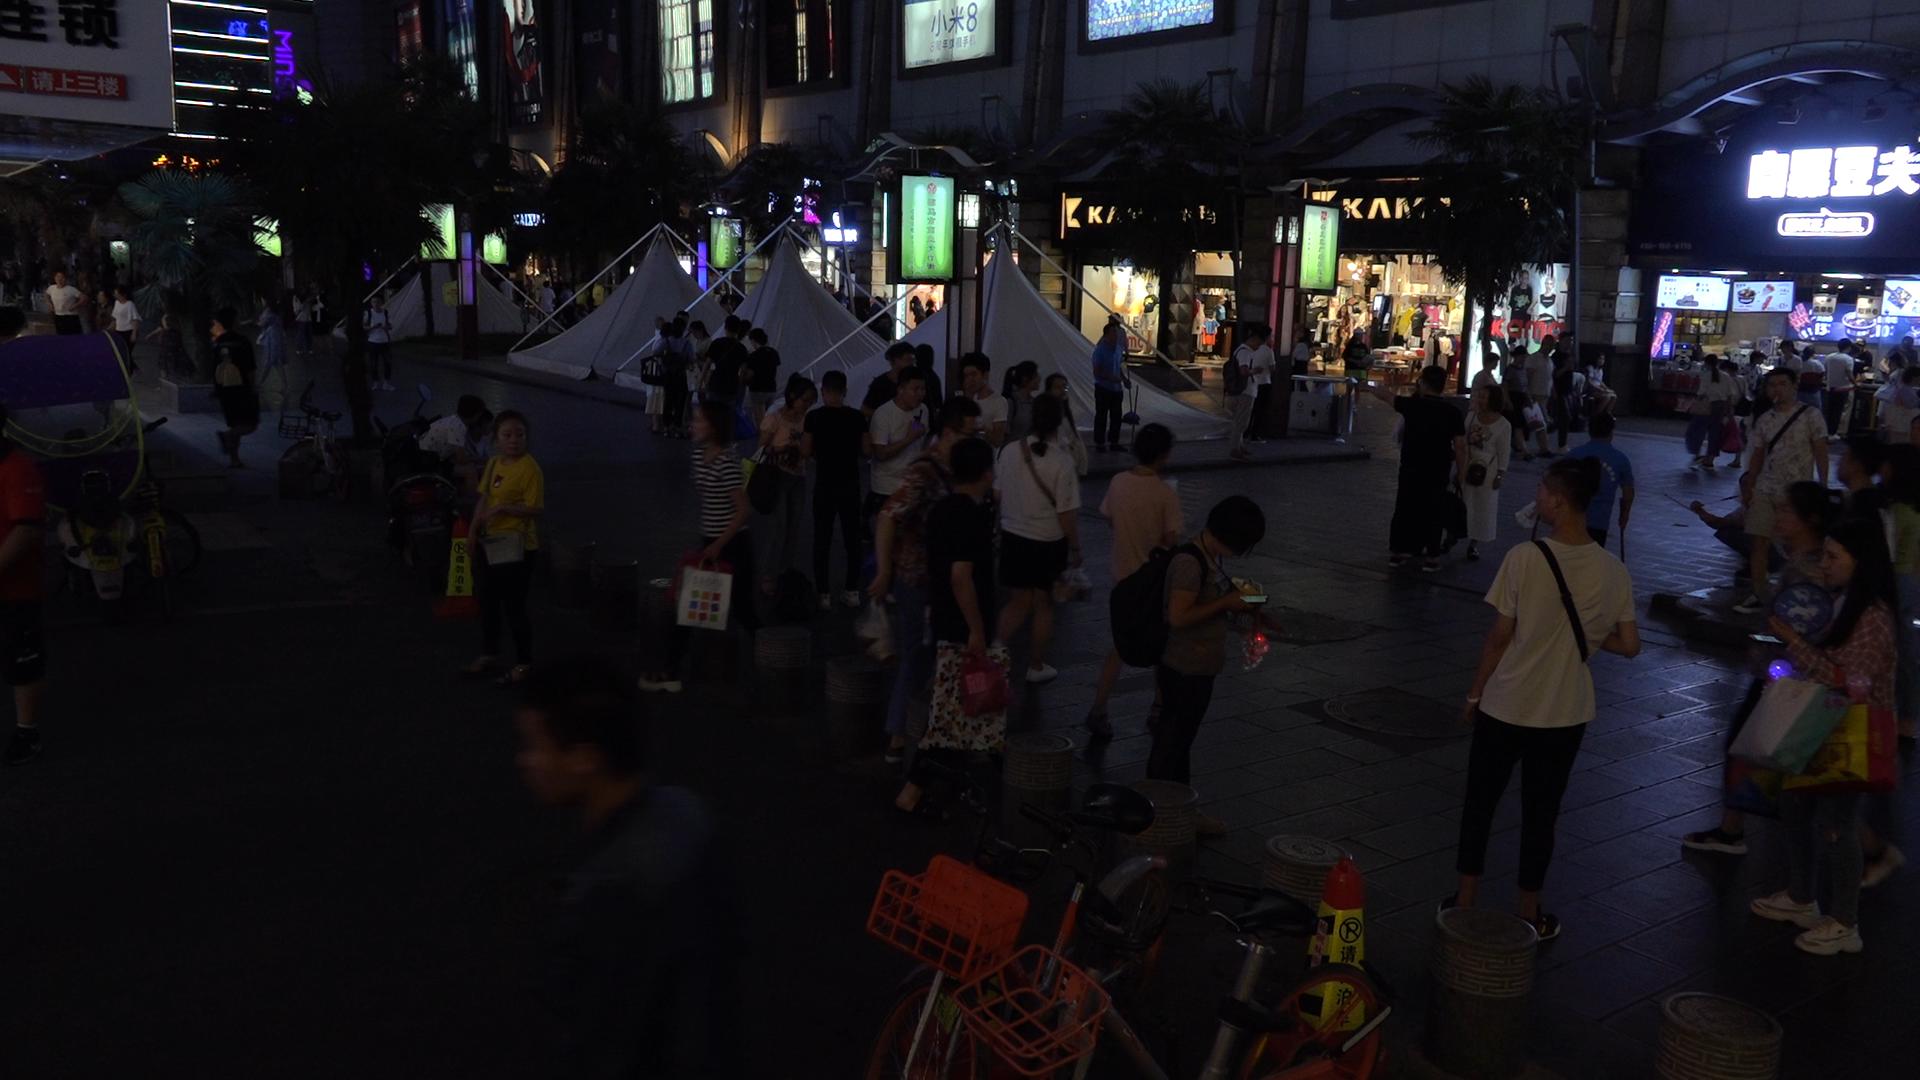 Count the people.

75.